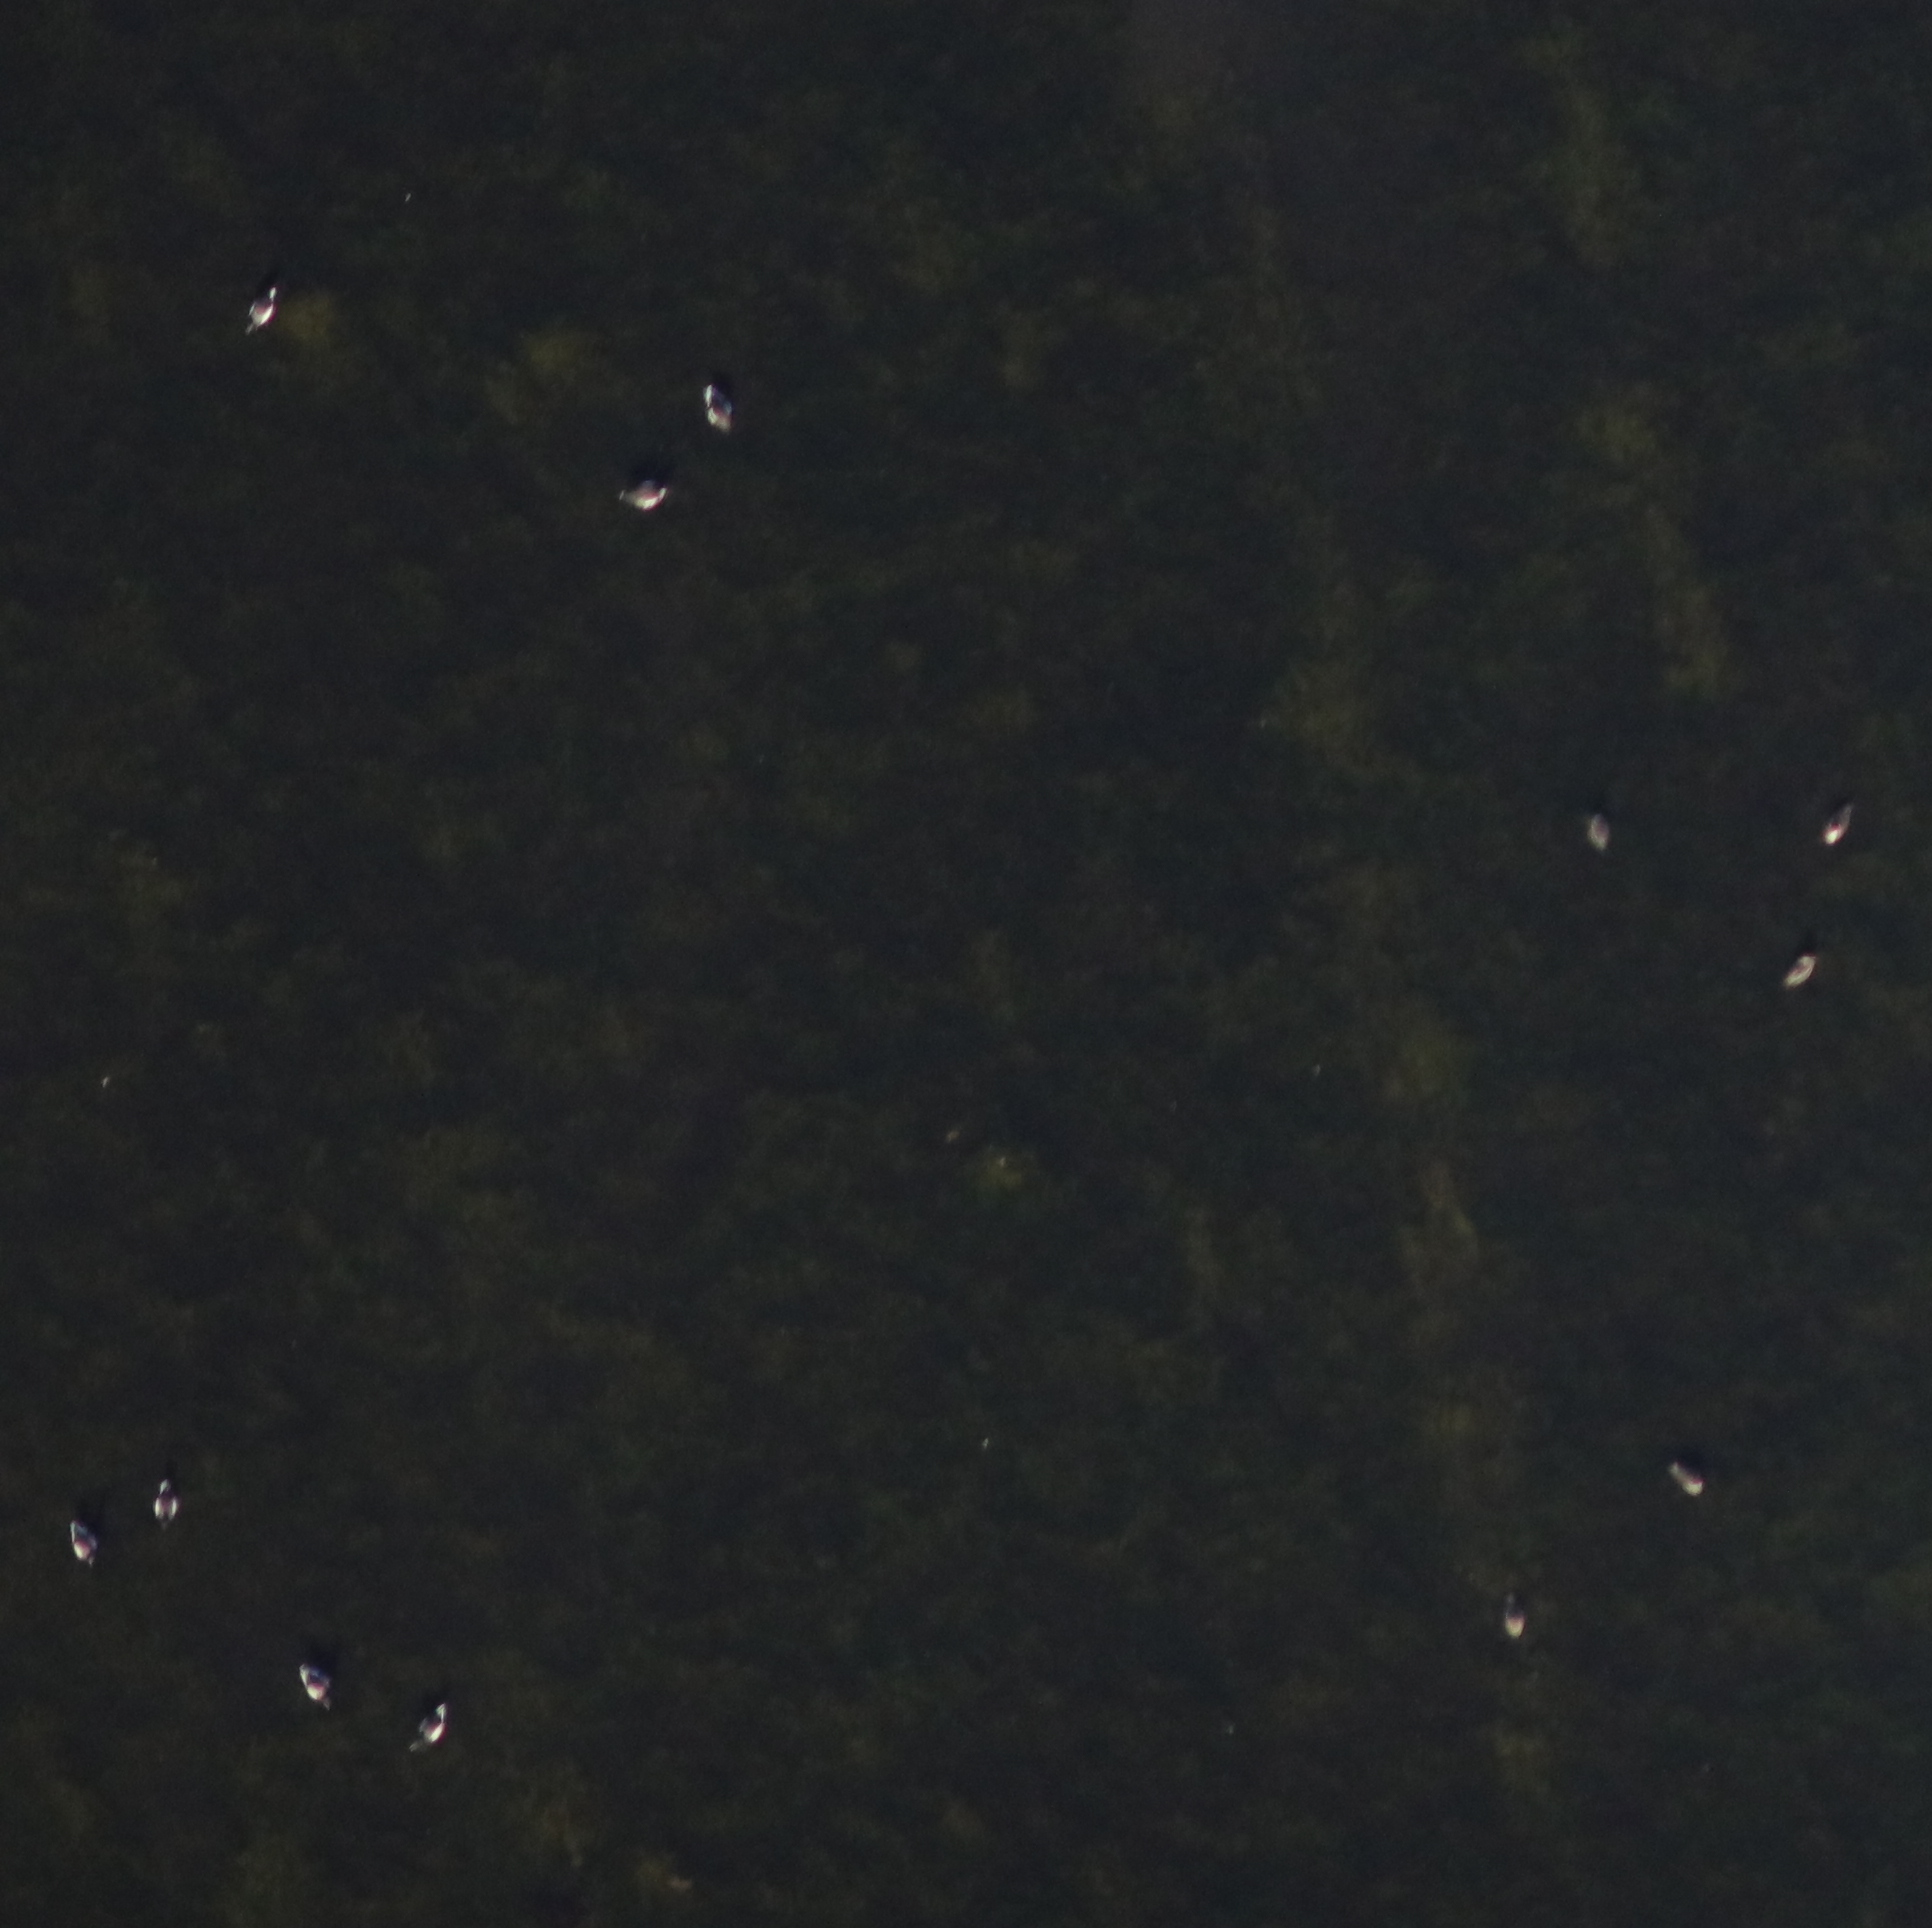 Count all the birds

12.